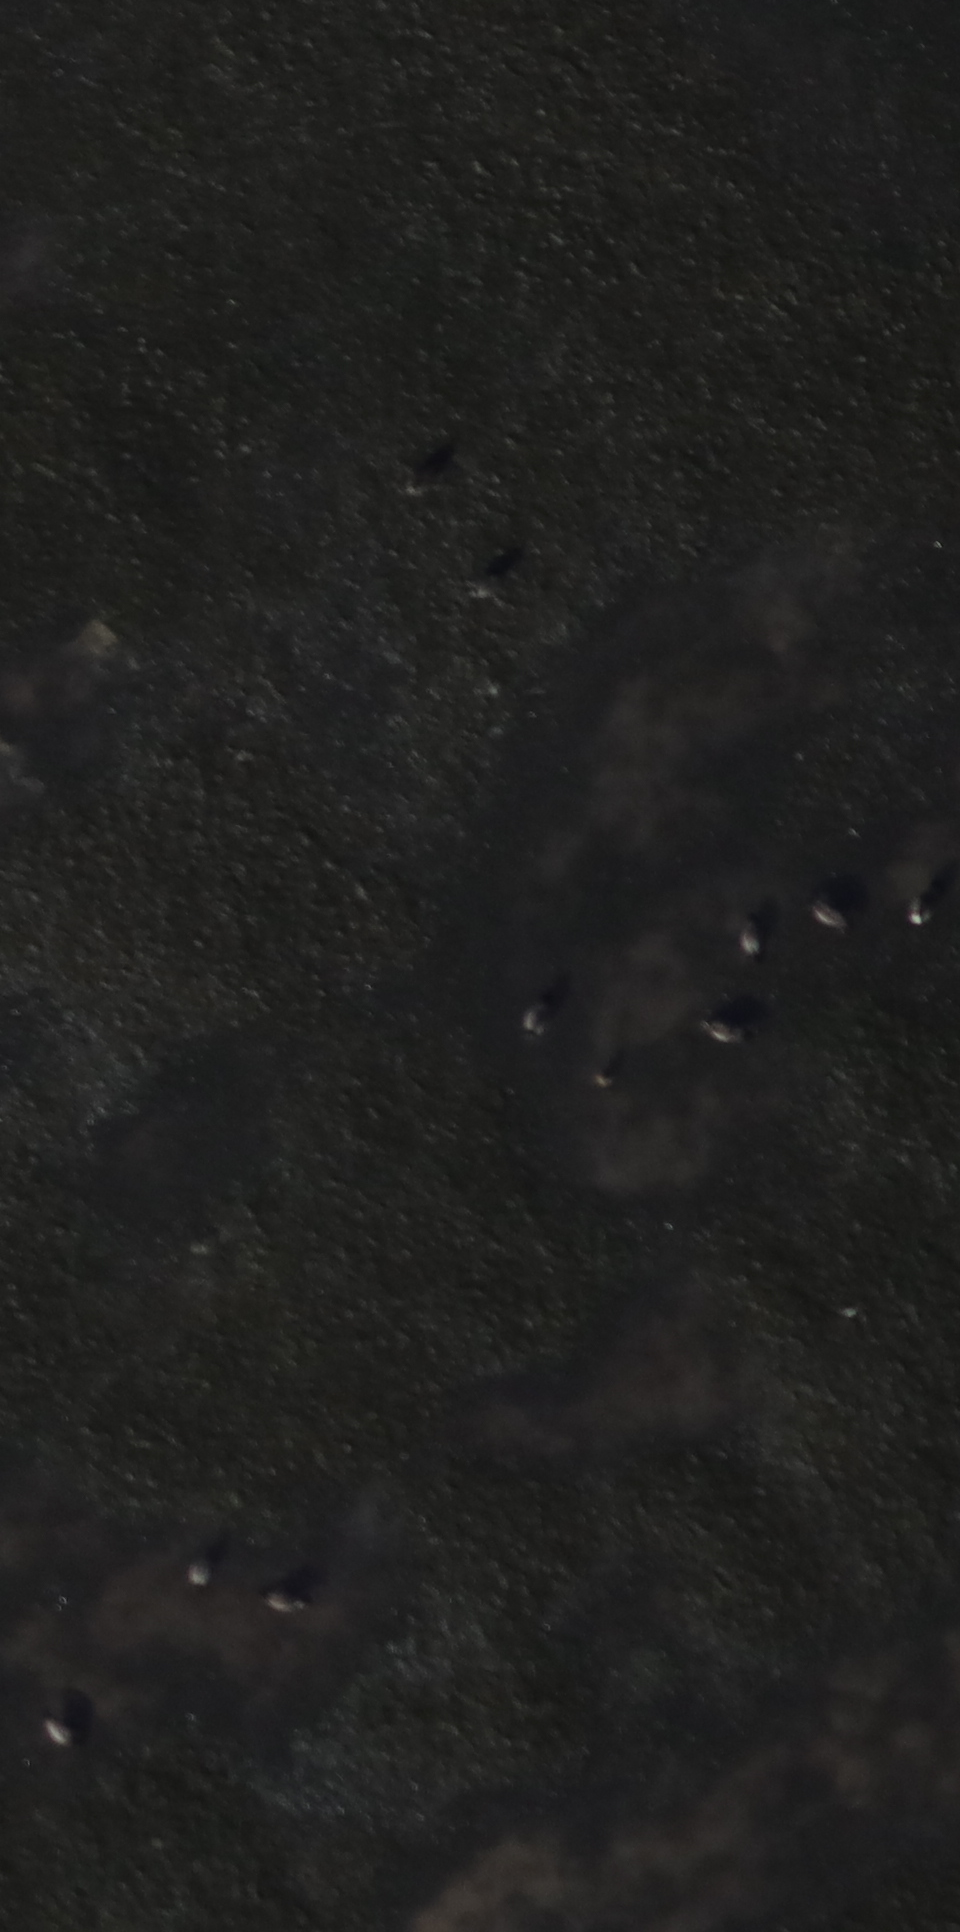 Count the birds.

10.